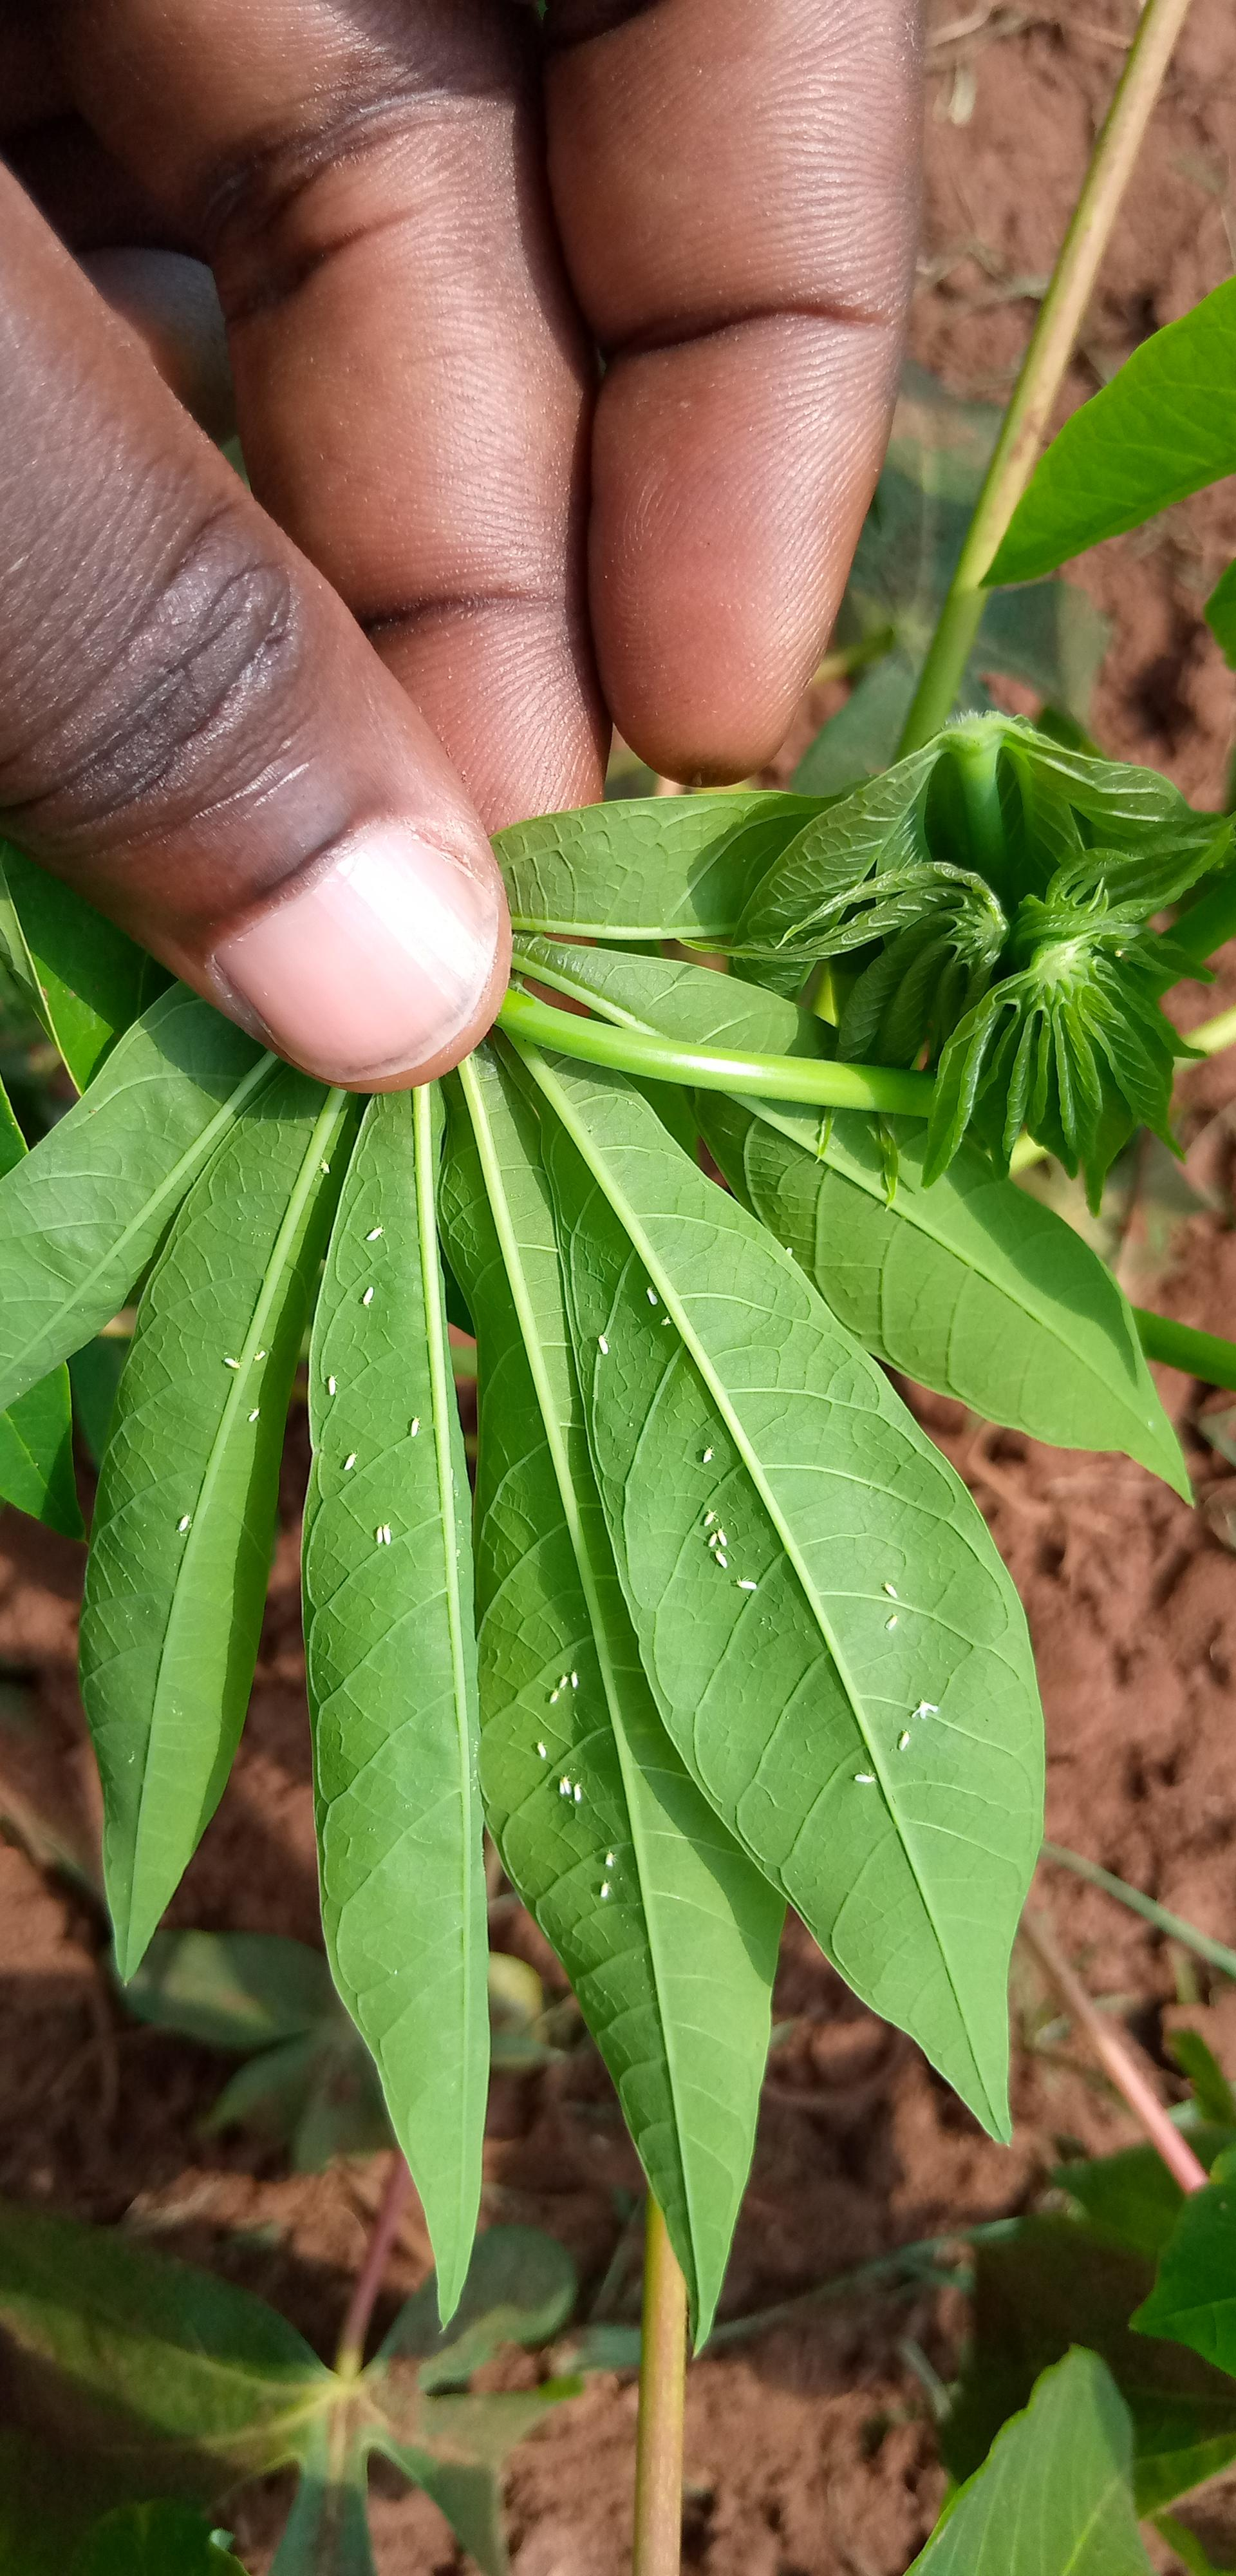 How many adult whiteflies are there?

33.